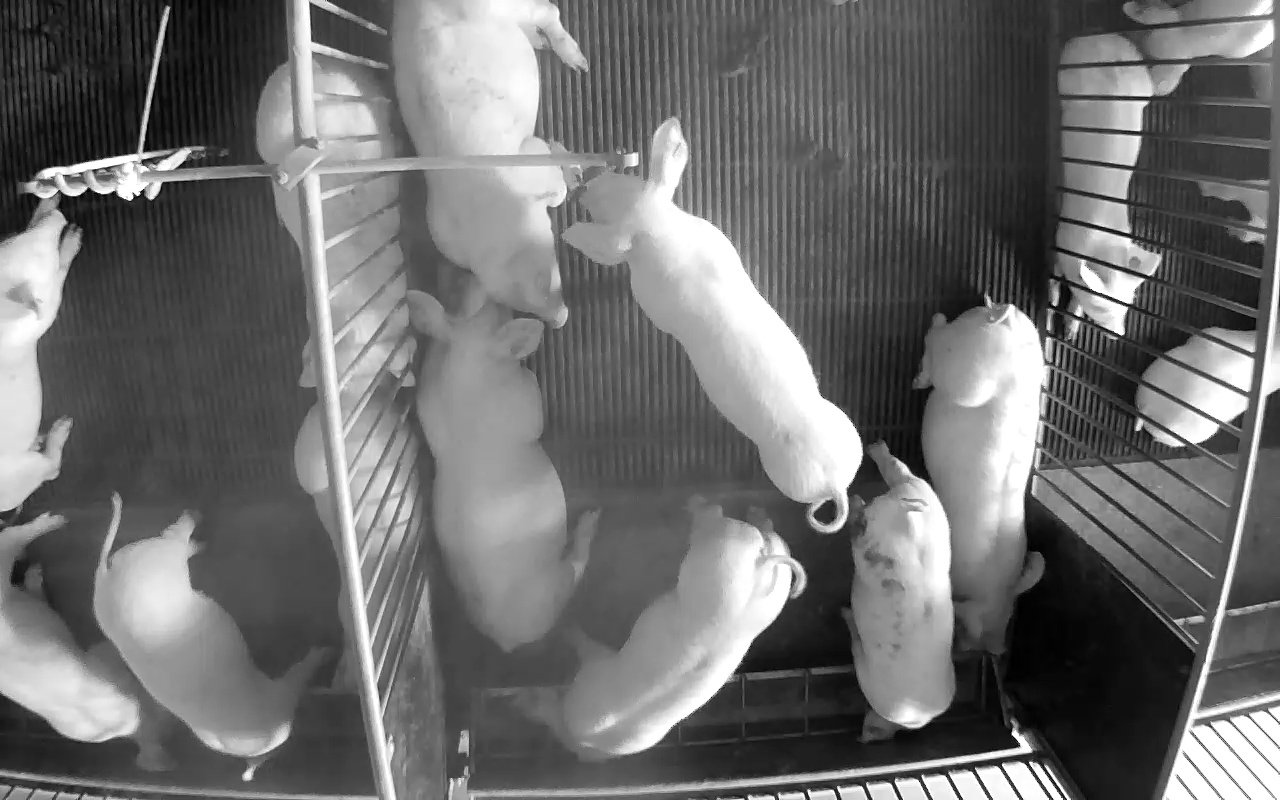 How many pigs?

15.